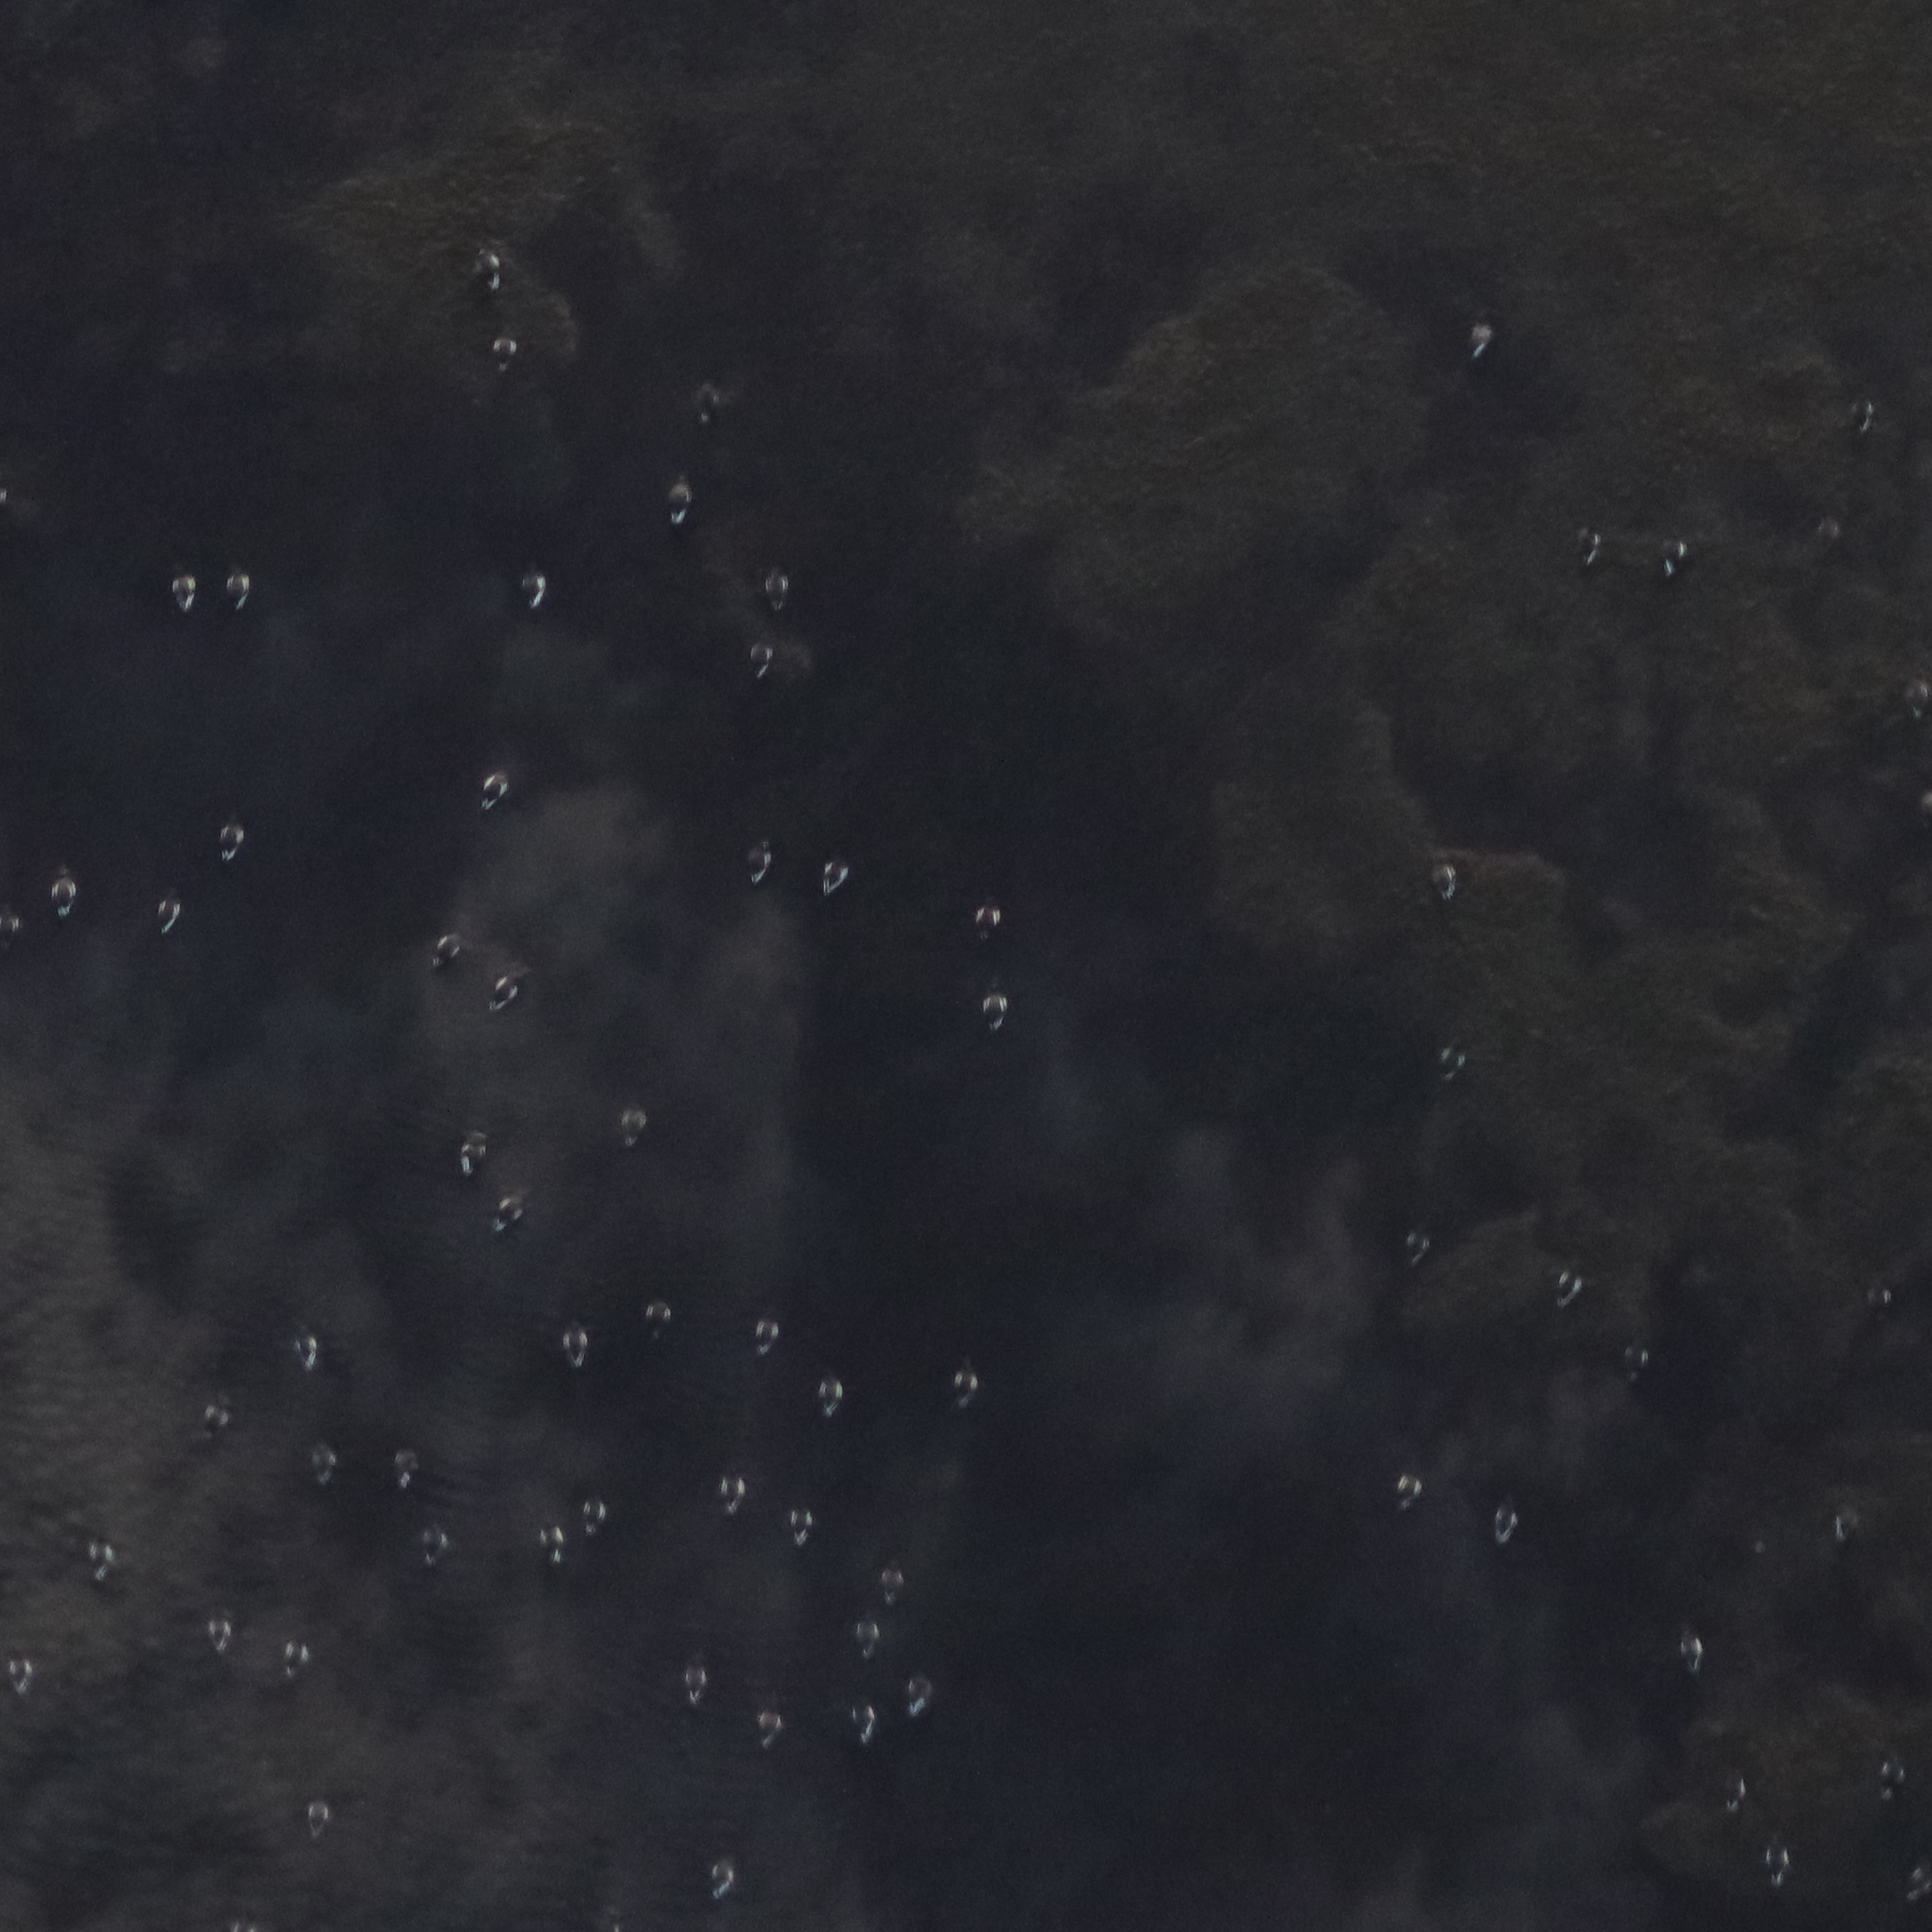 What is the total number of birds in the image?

69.